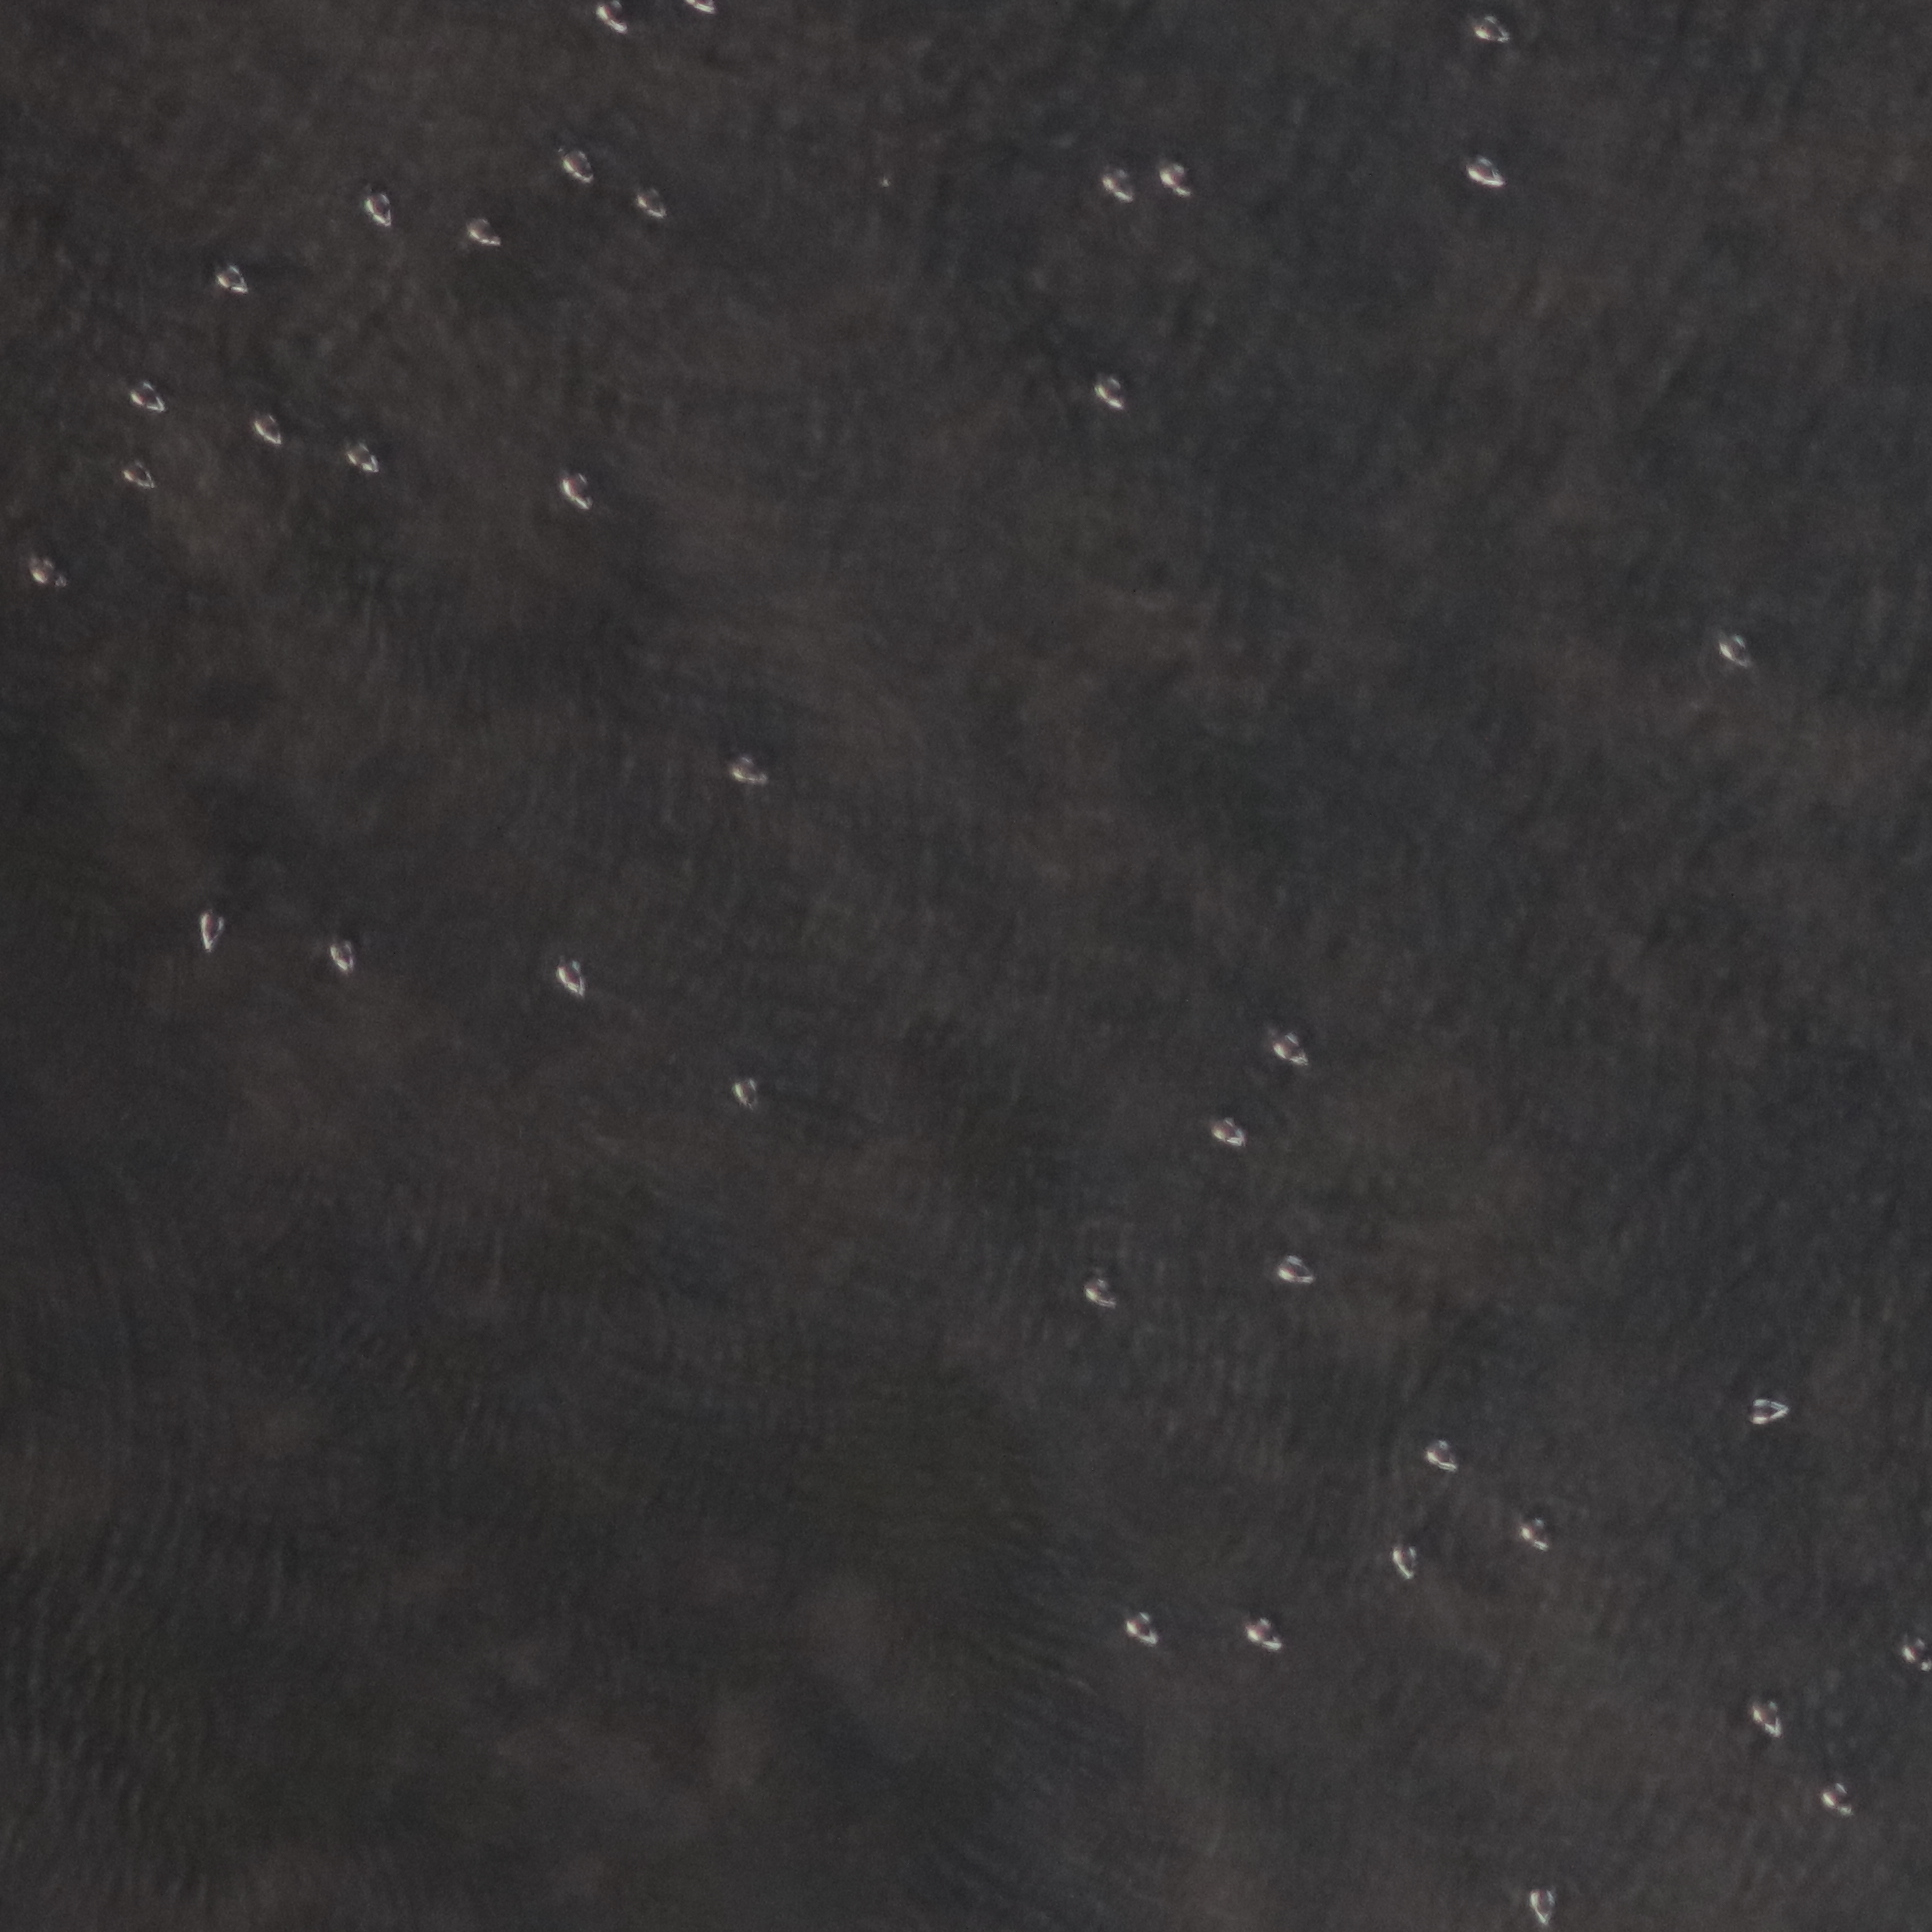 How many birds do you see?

37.